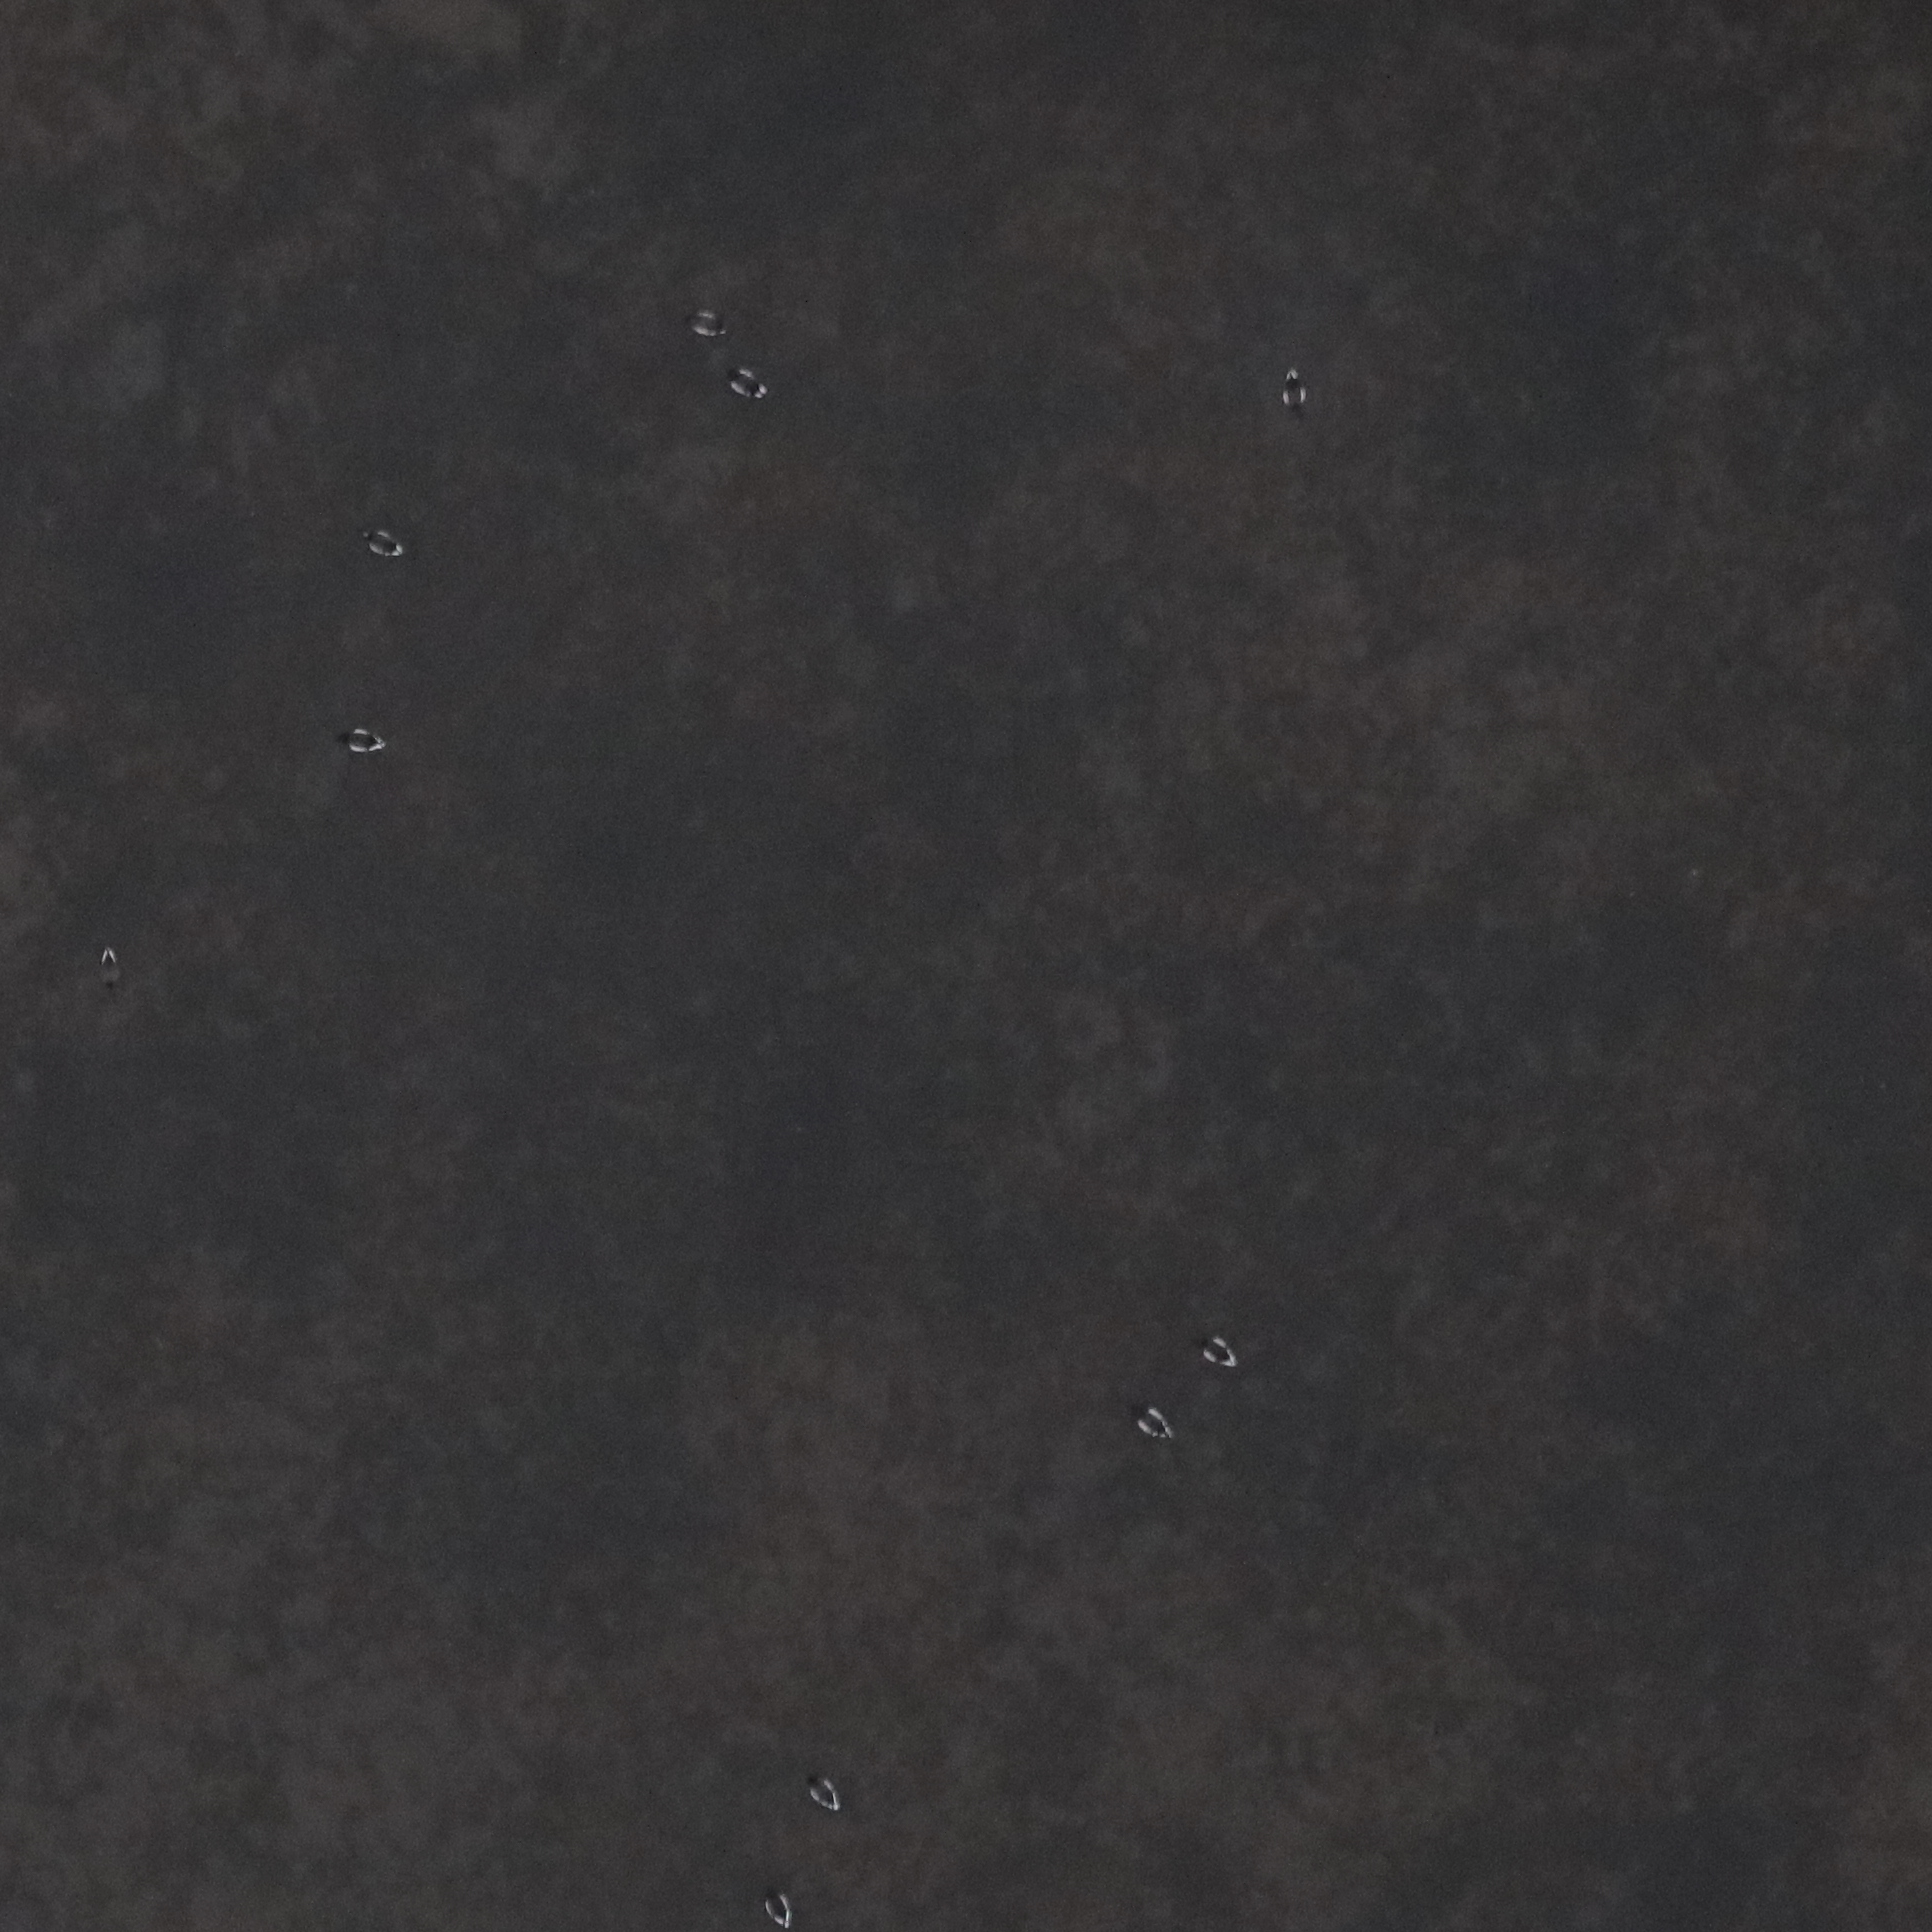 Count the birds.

10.